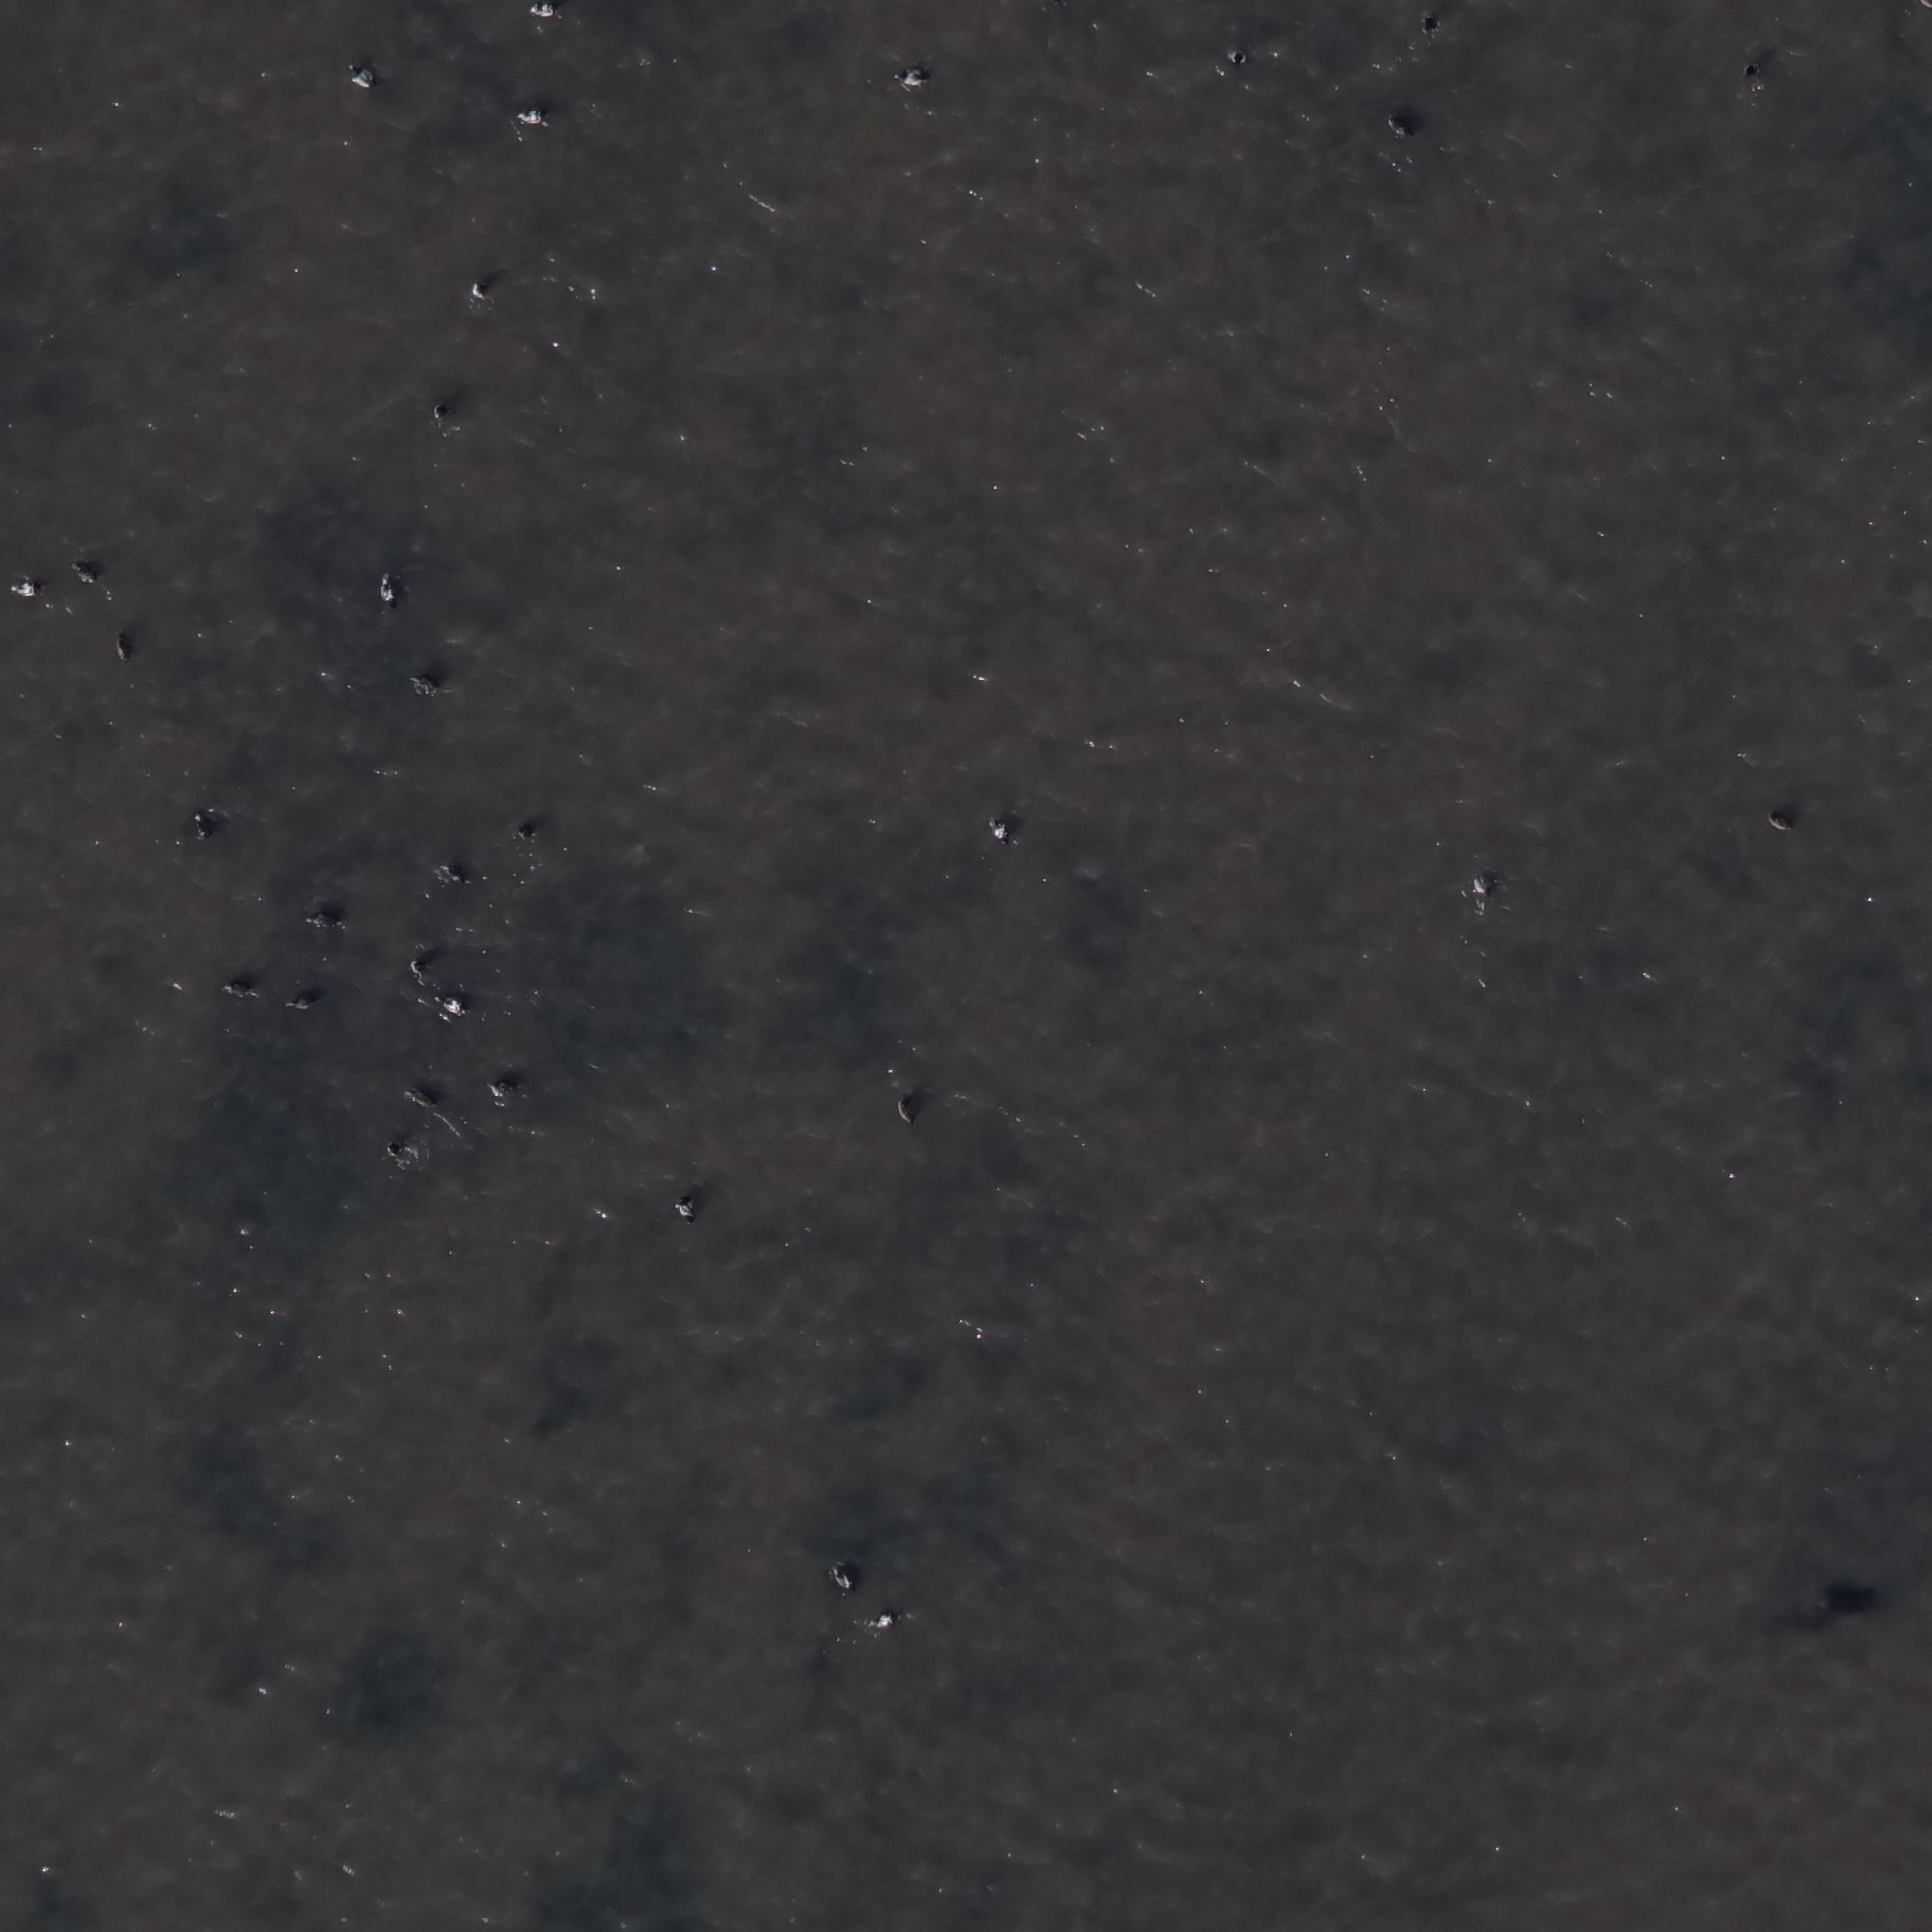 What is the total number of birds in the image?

33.